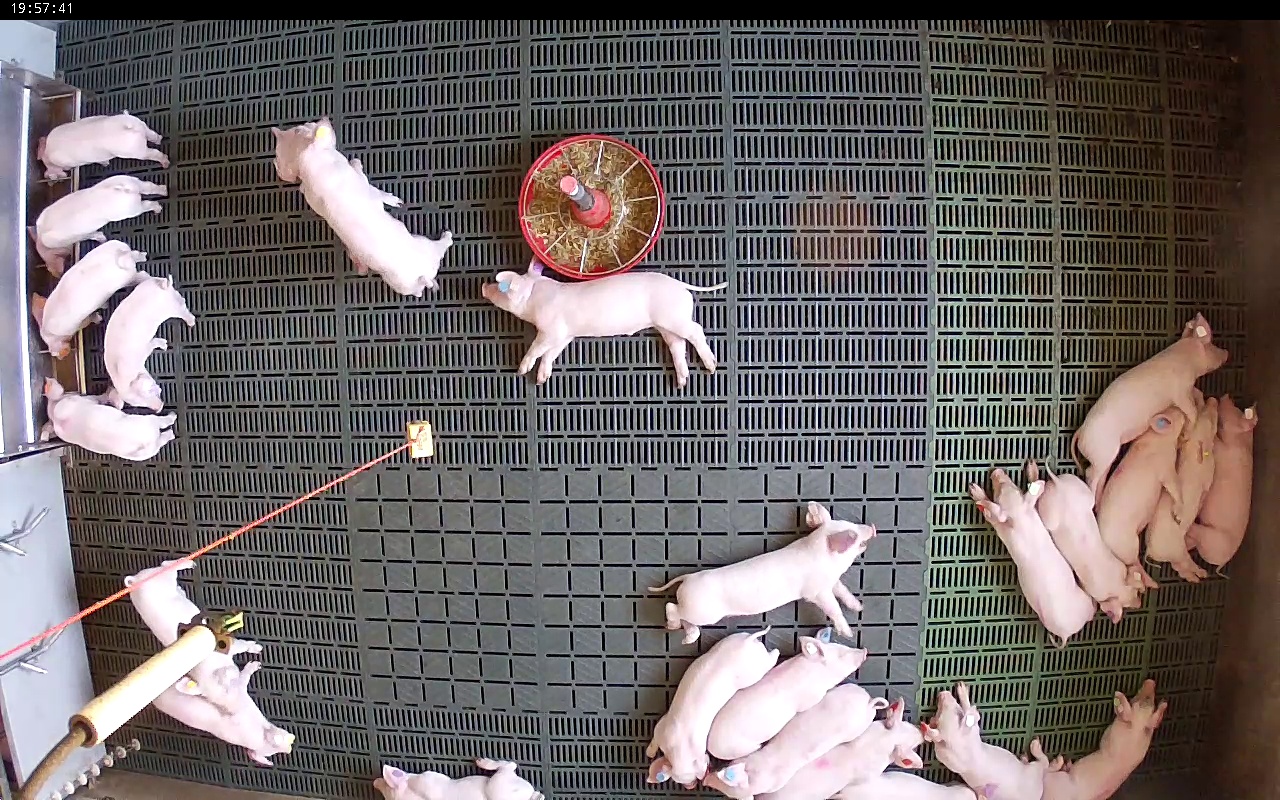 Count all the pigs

25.